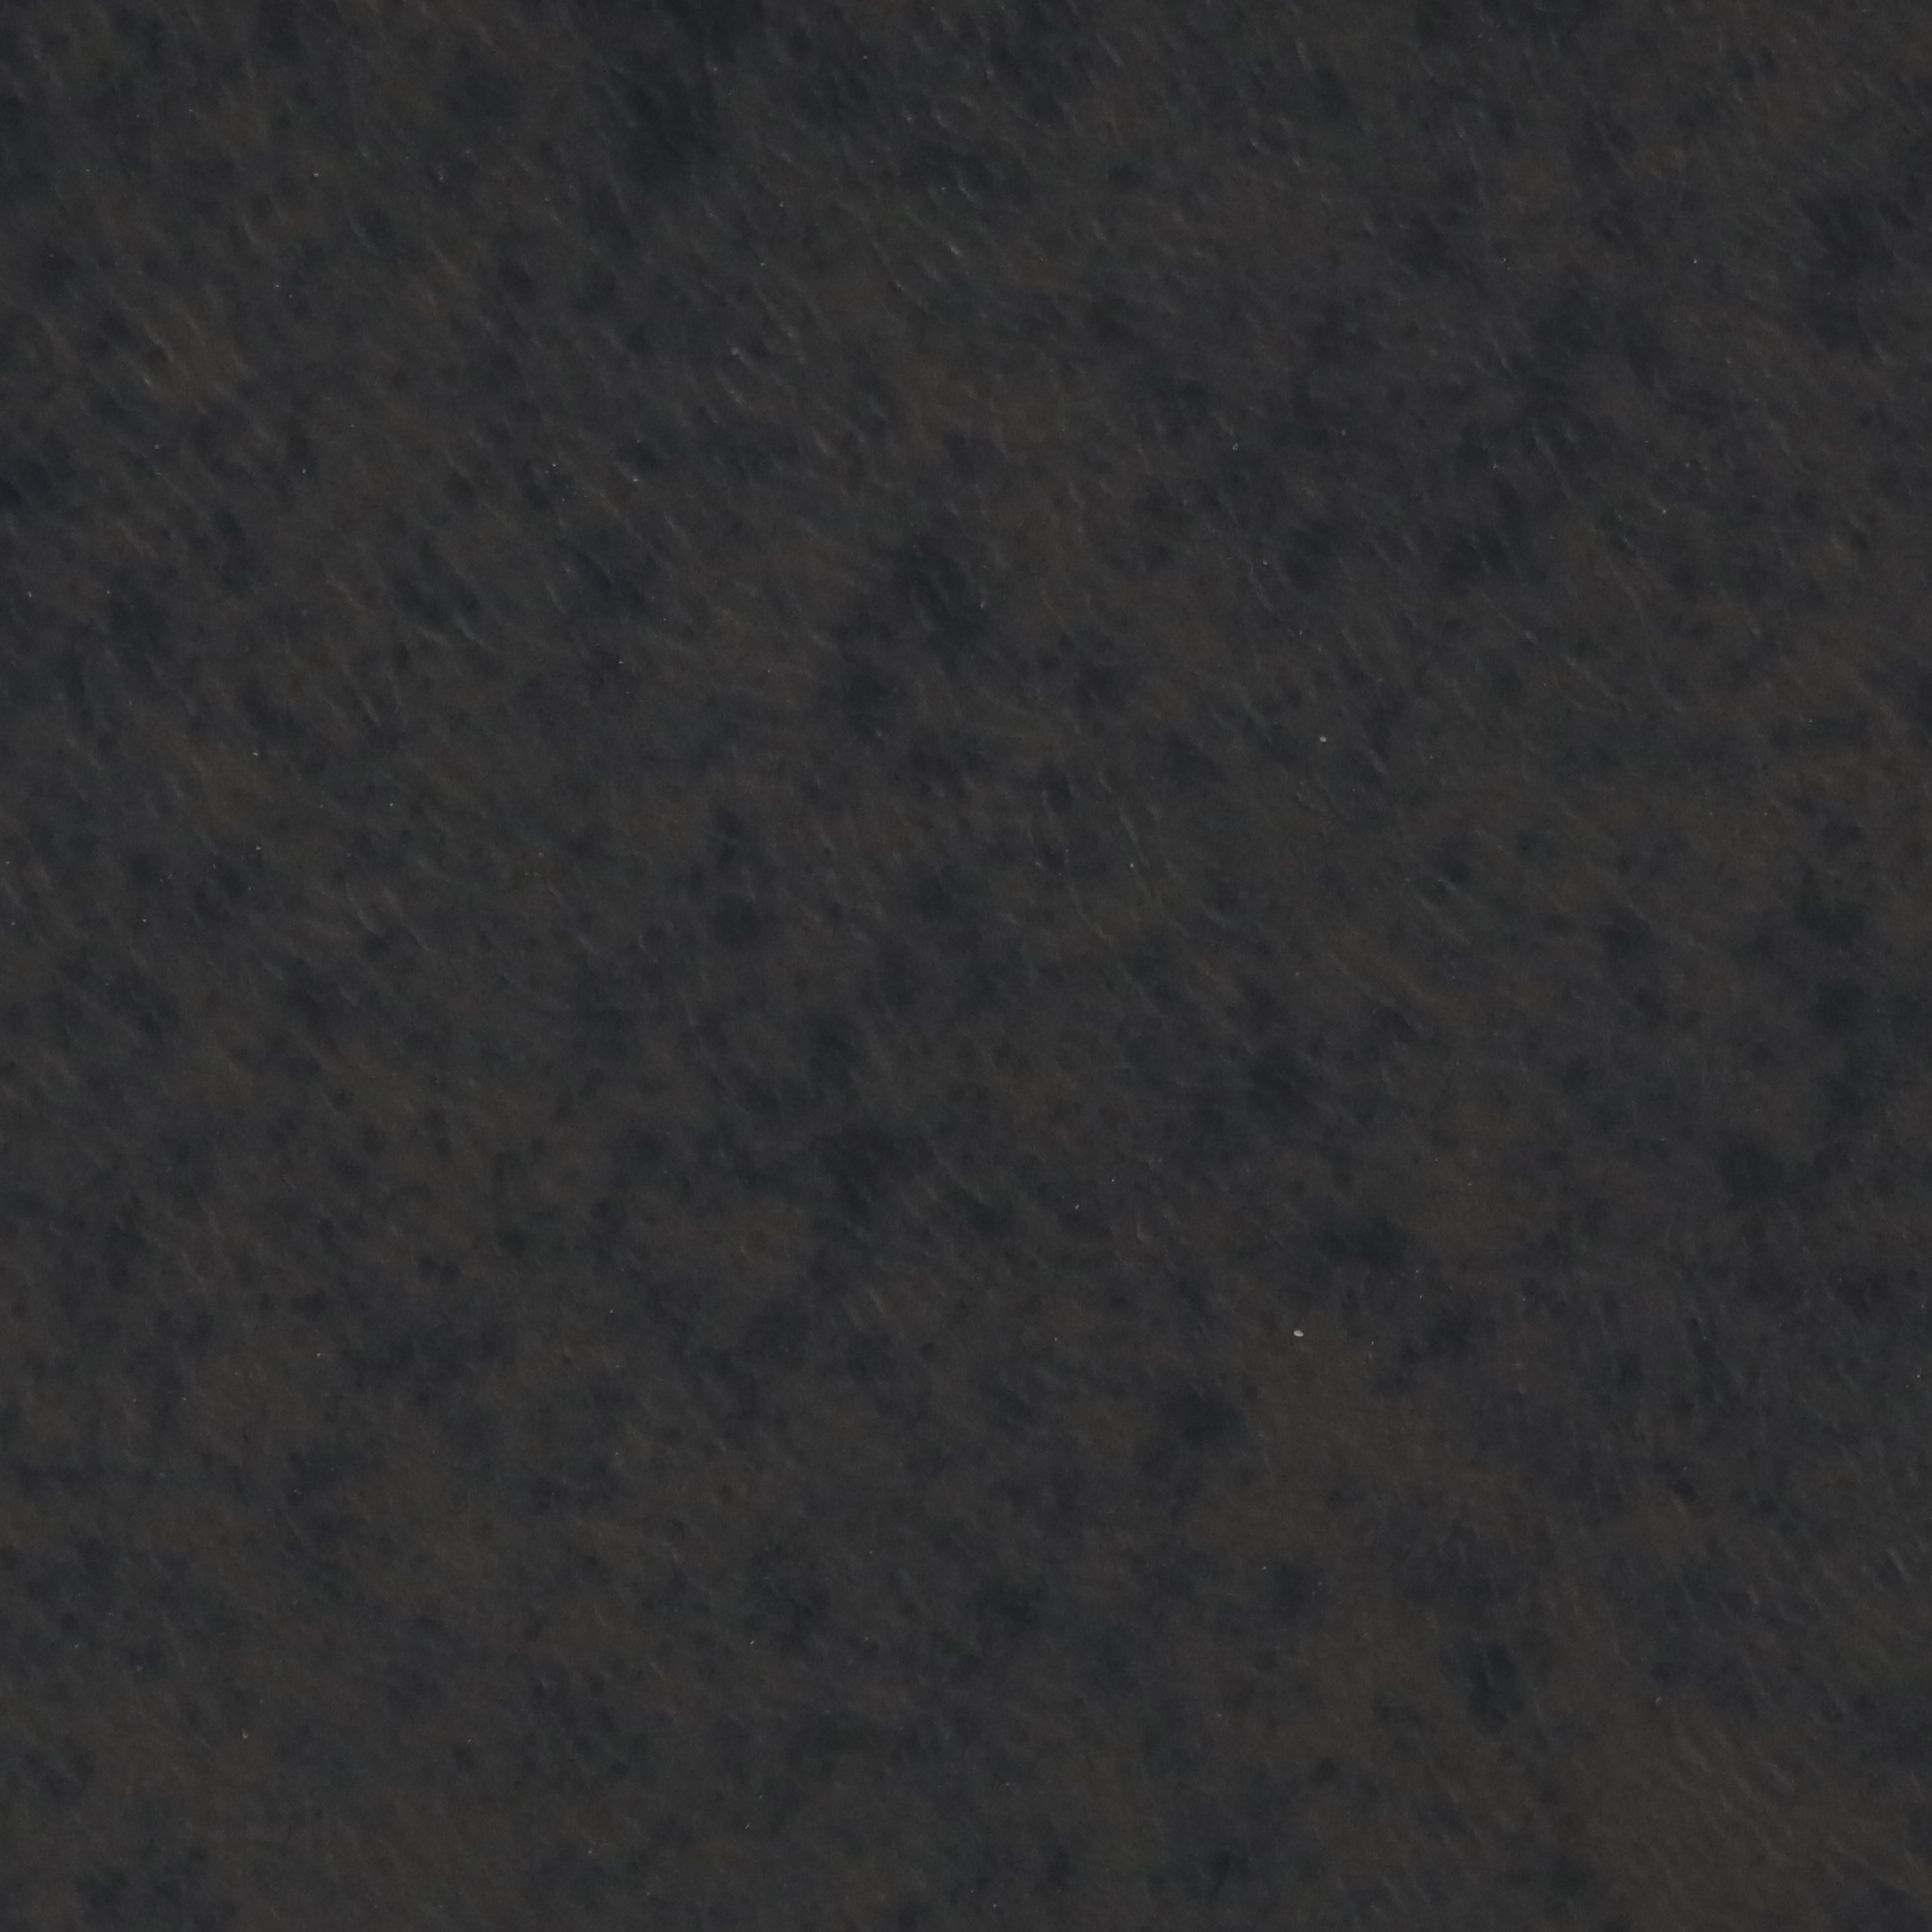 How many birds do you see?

0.